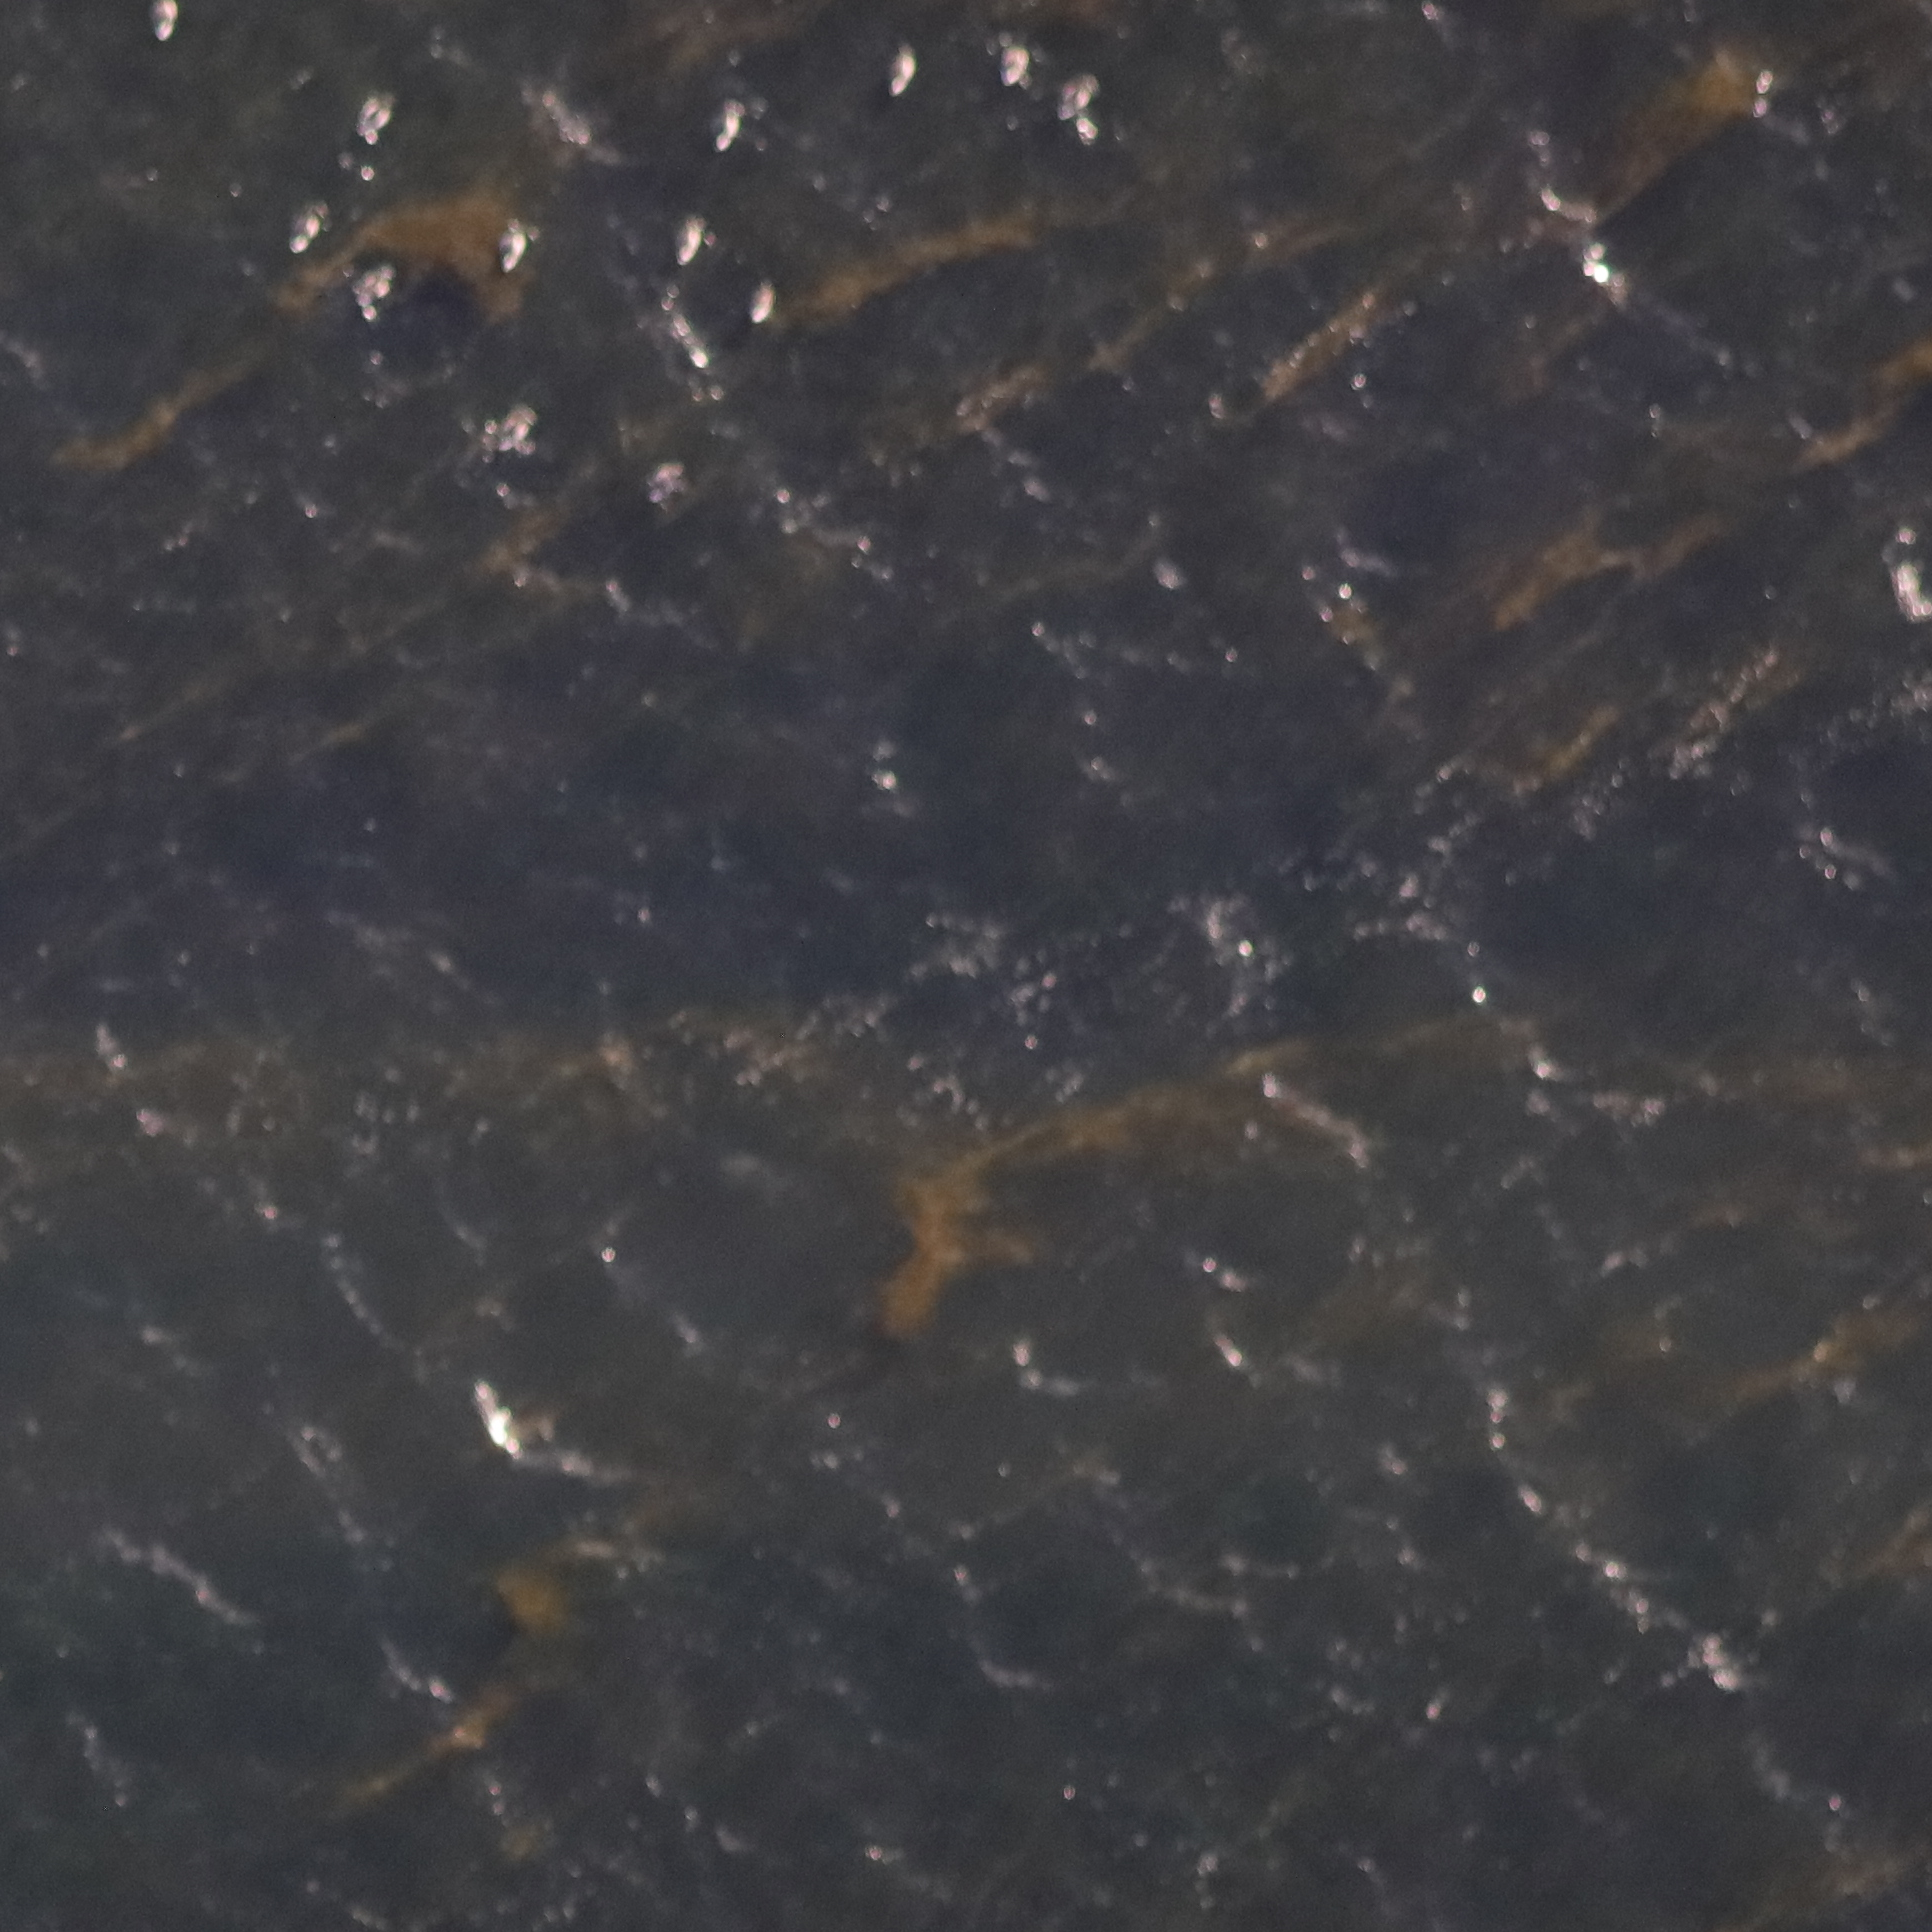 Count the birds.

14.